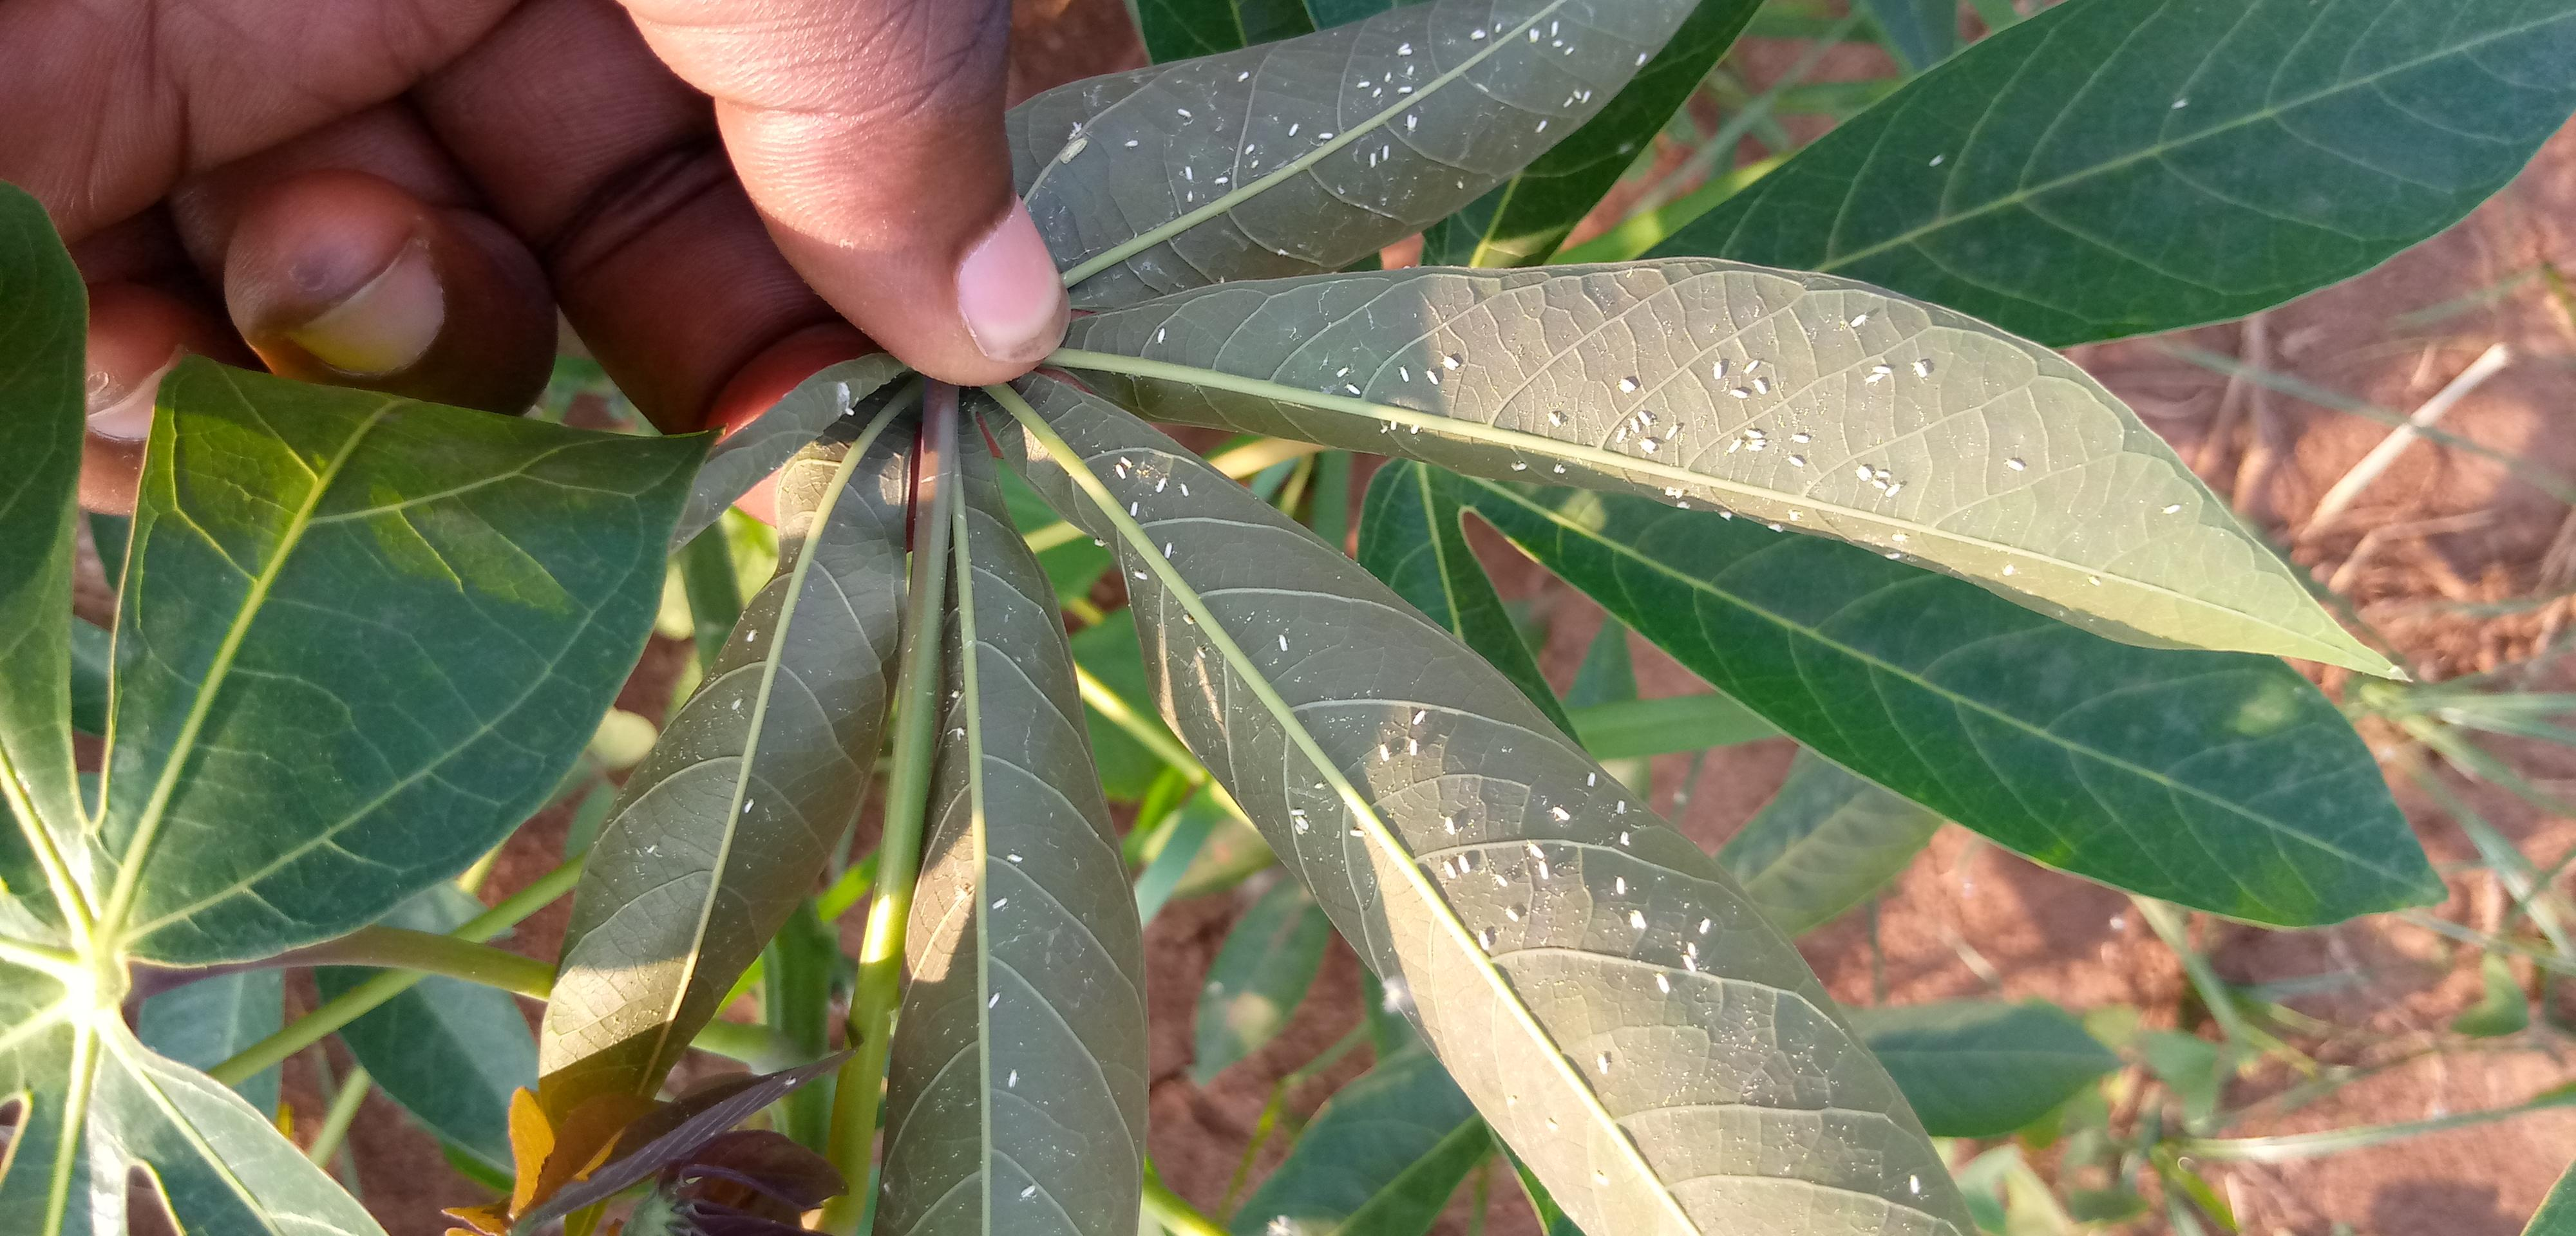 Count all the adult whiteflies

146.